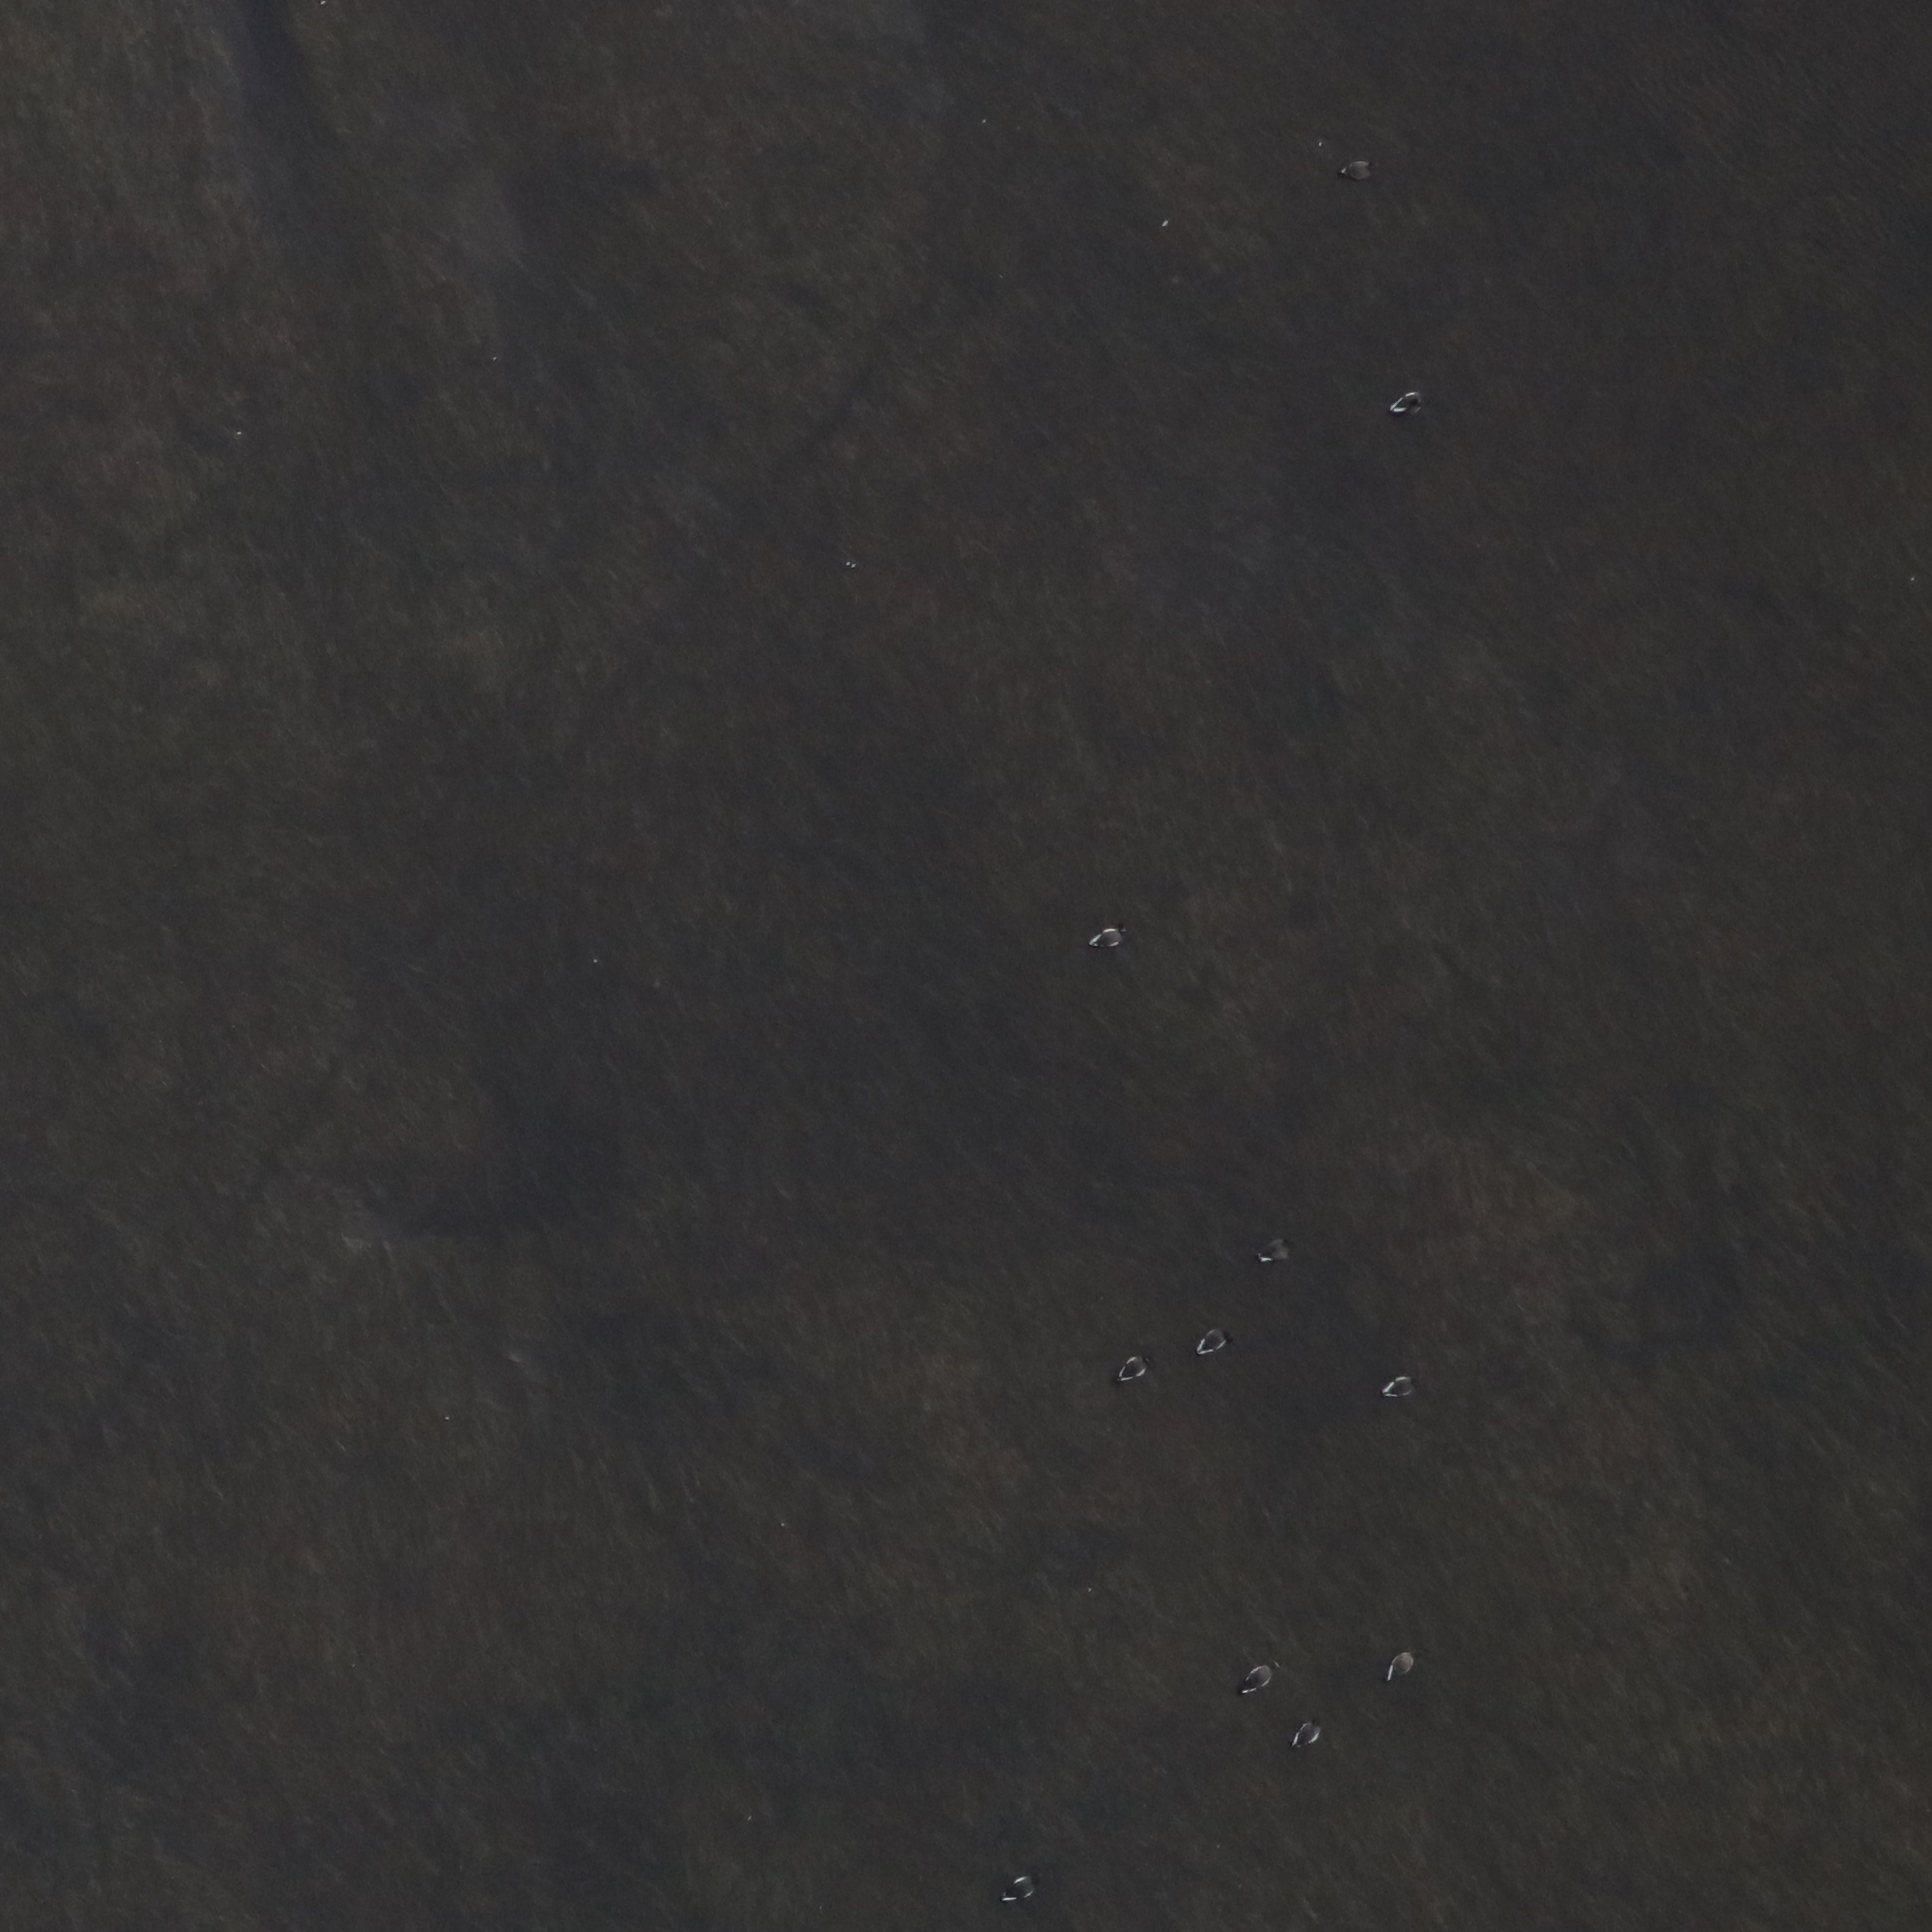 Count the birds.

11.